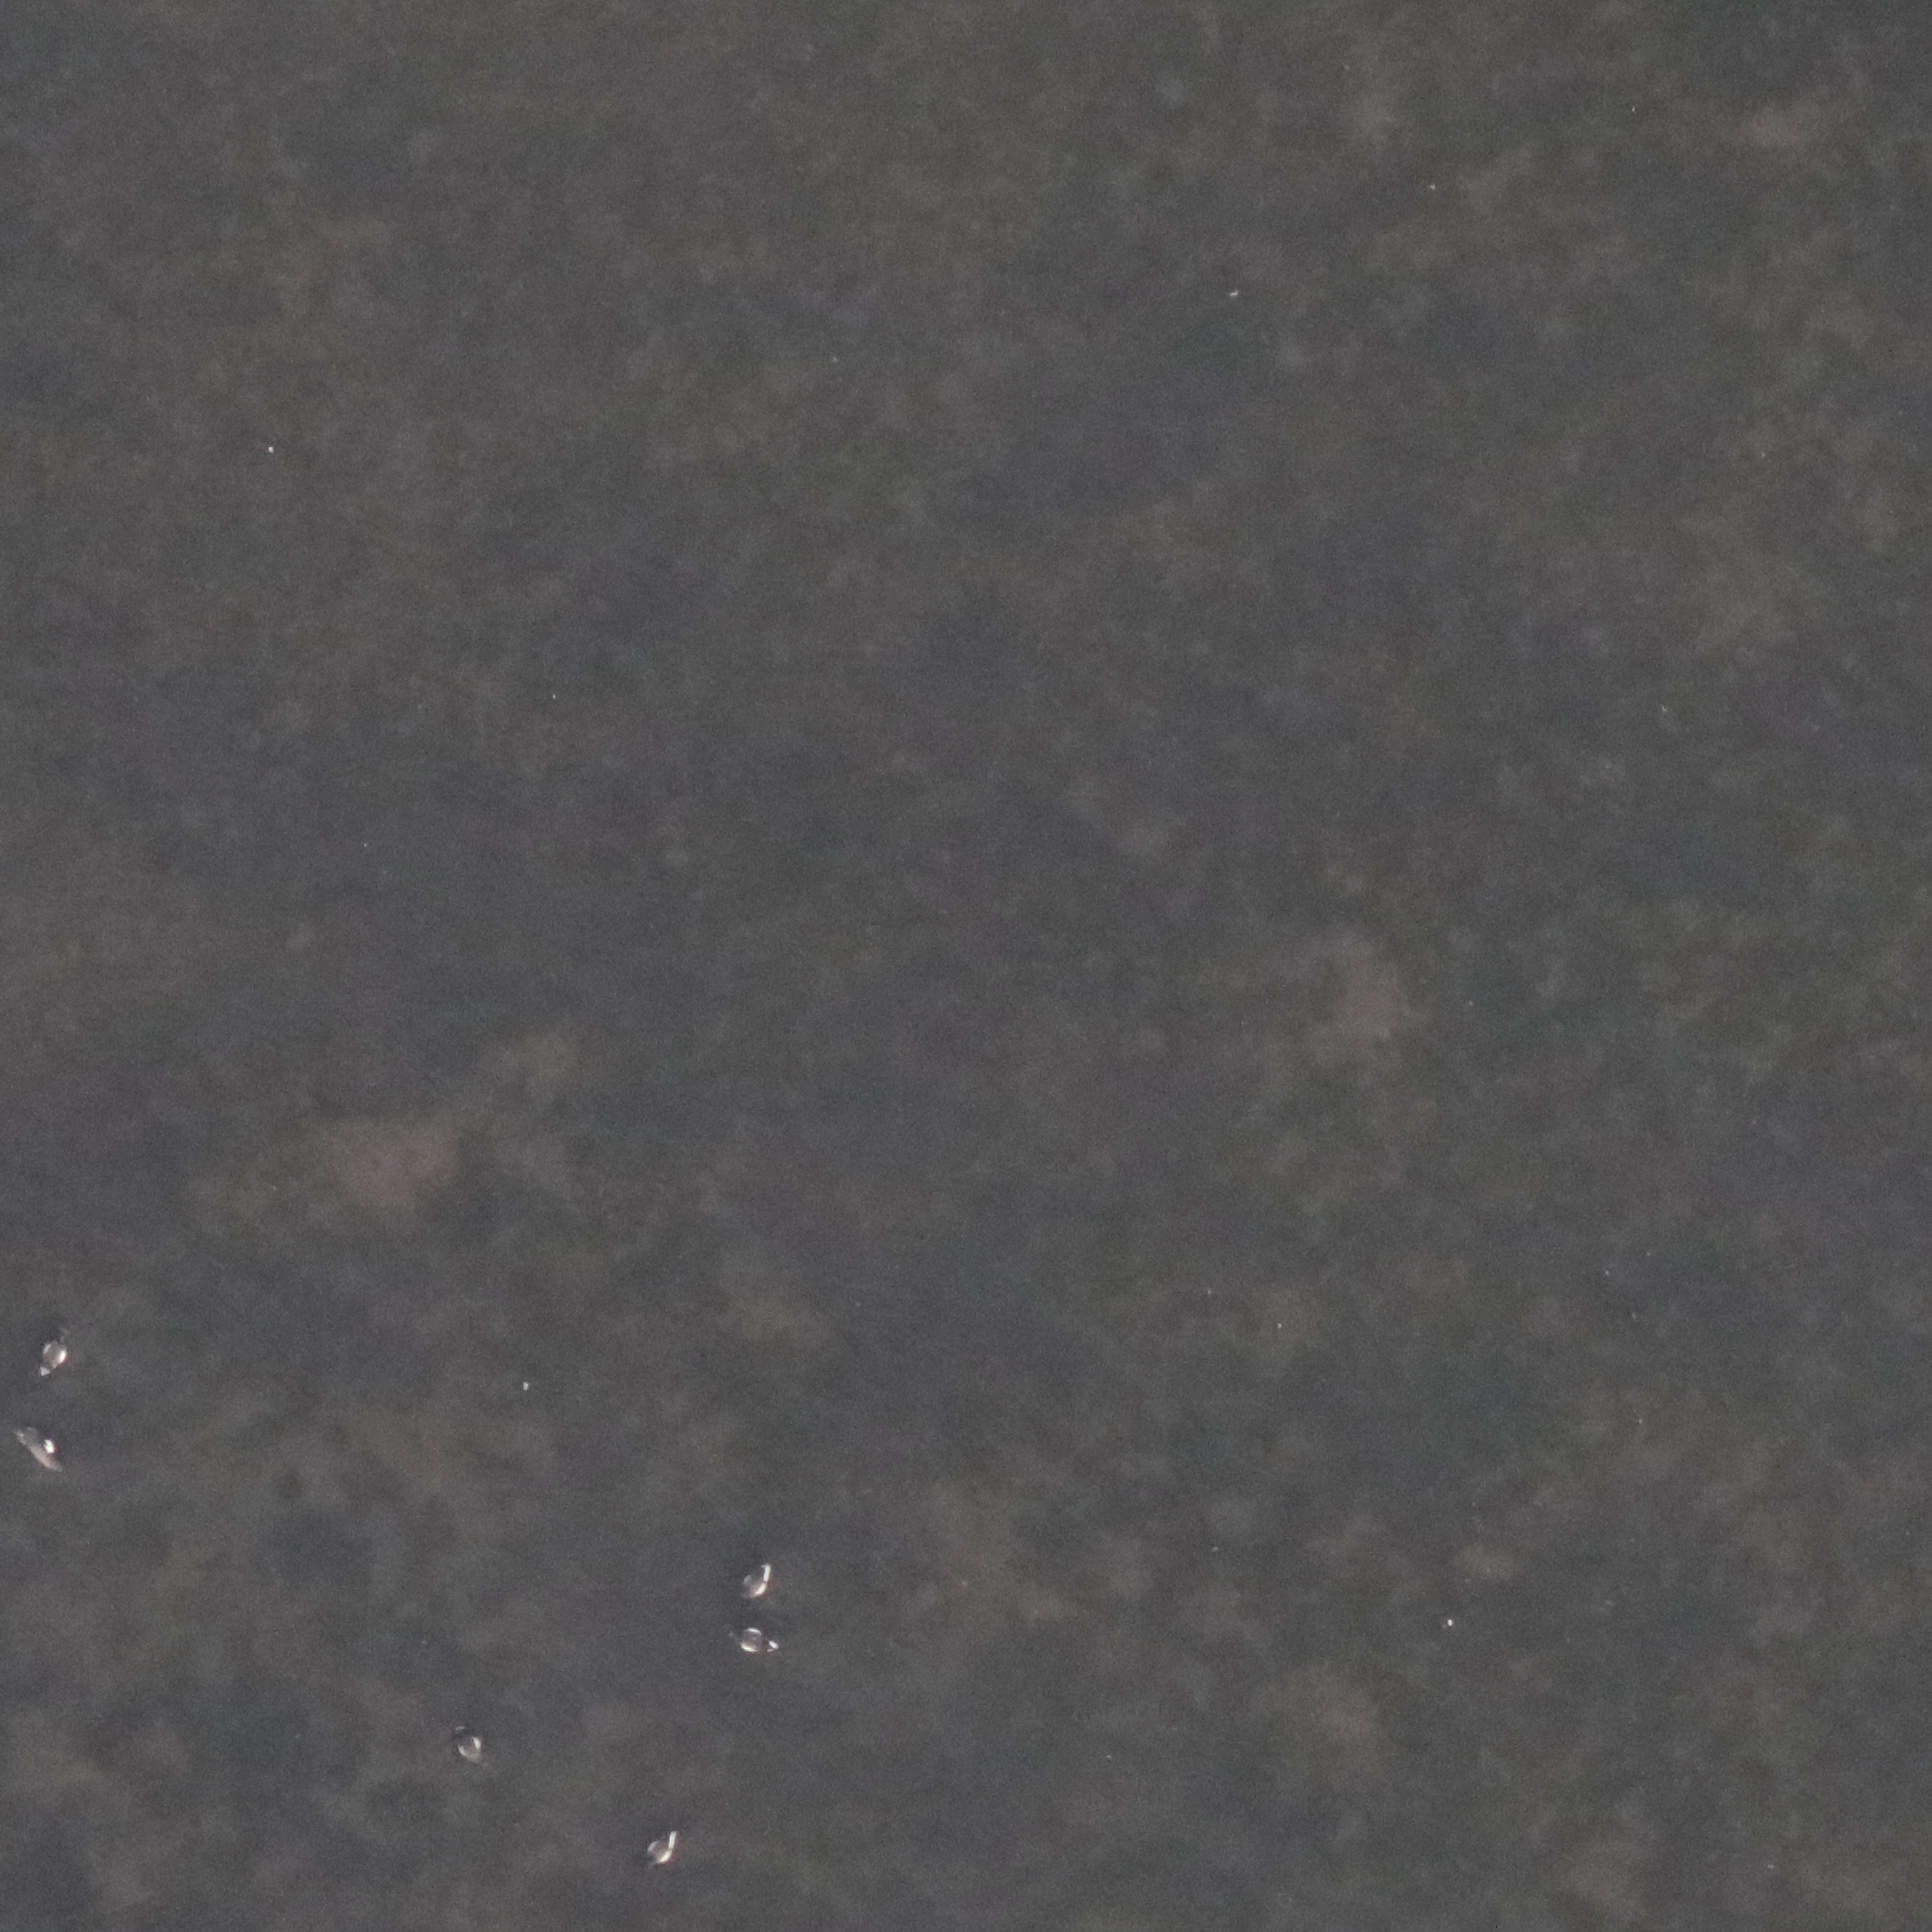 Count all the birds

6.